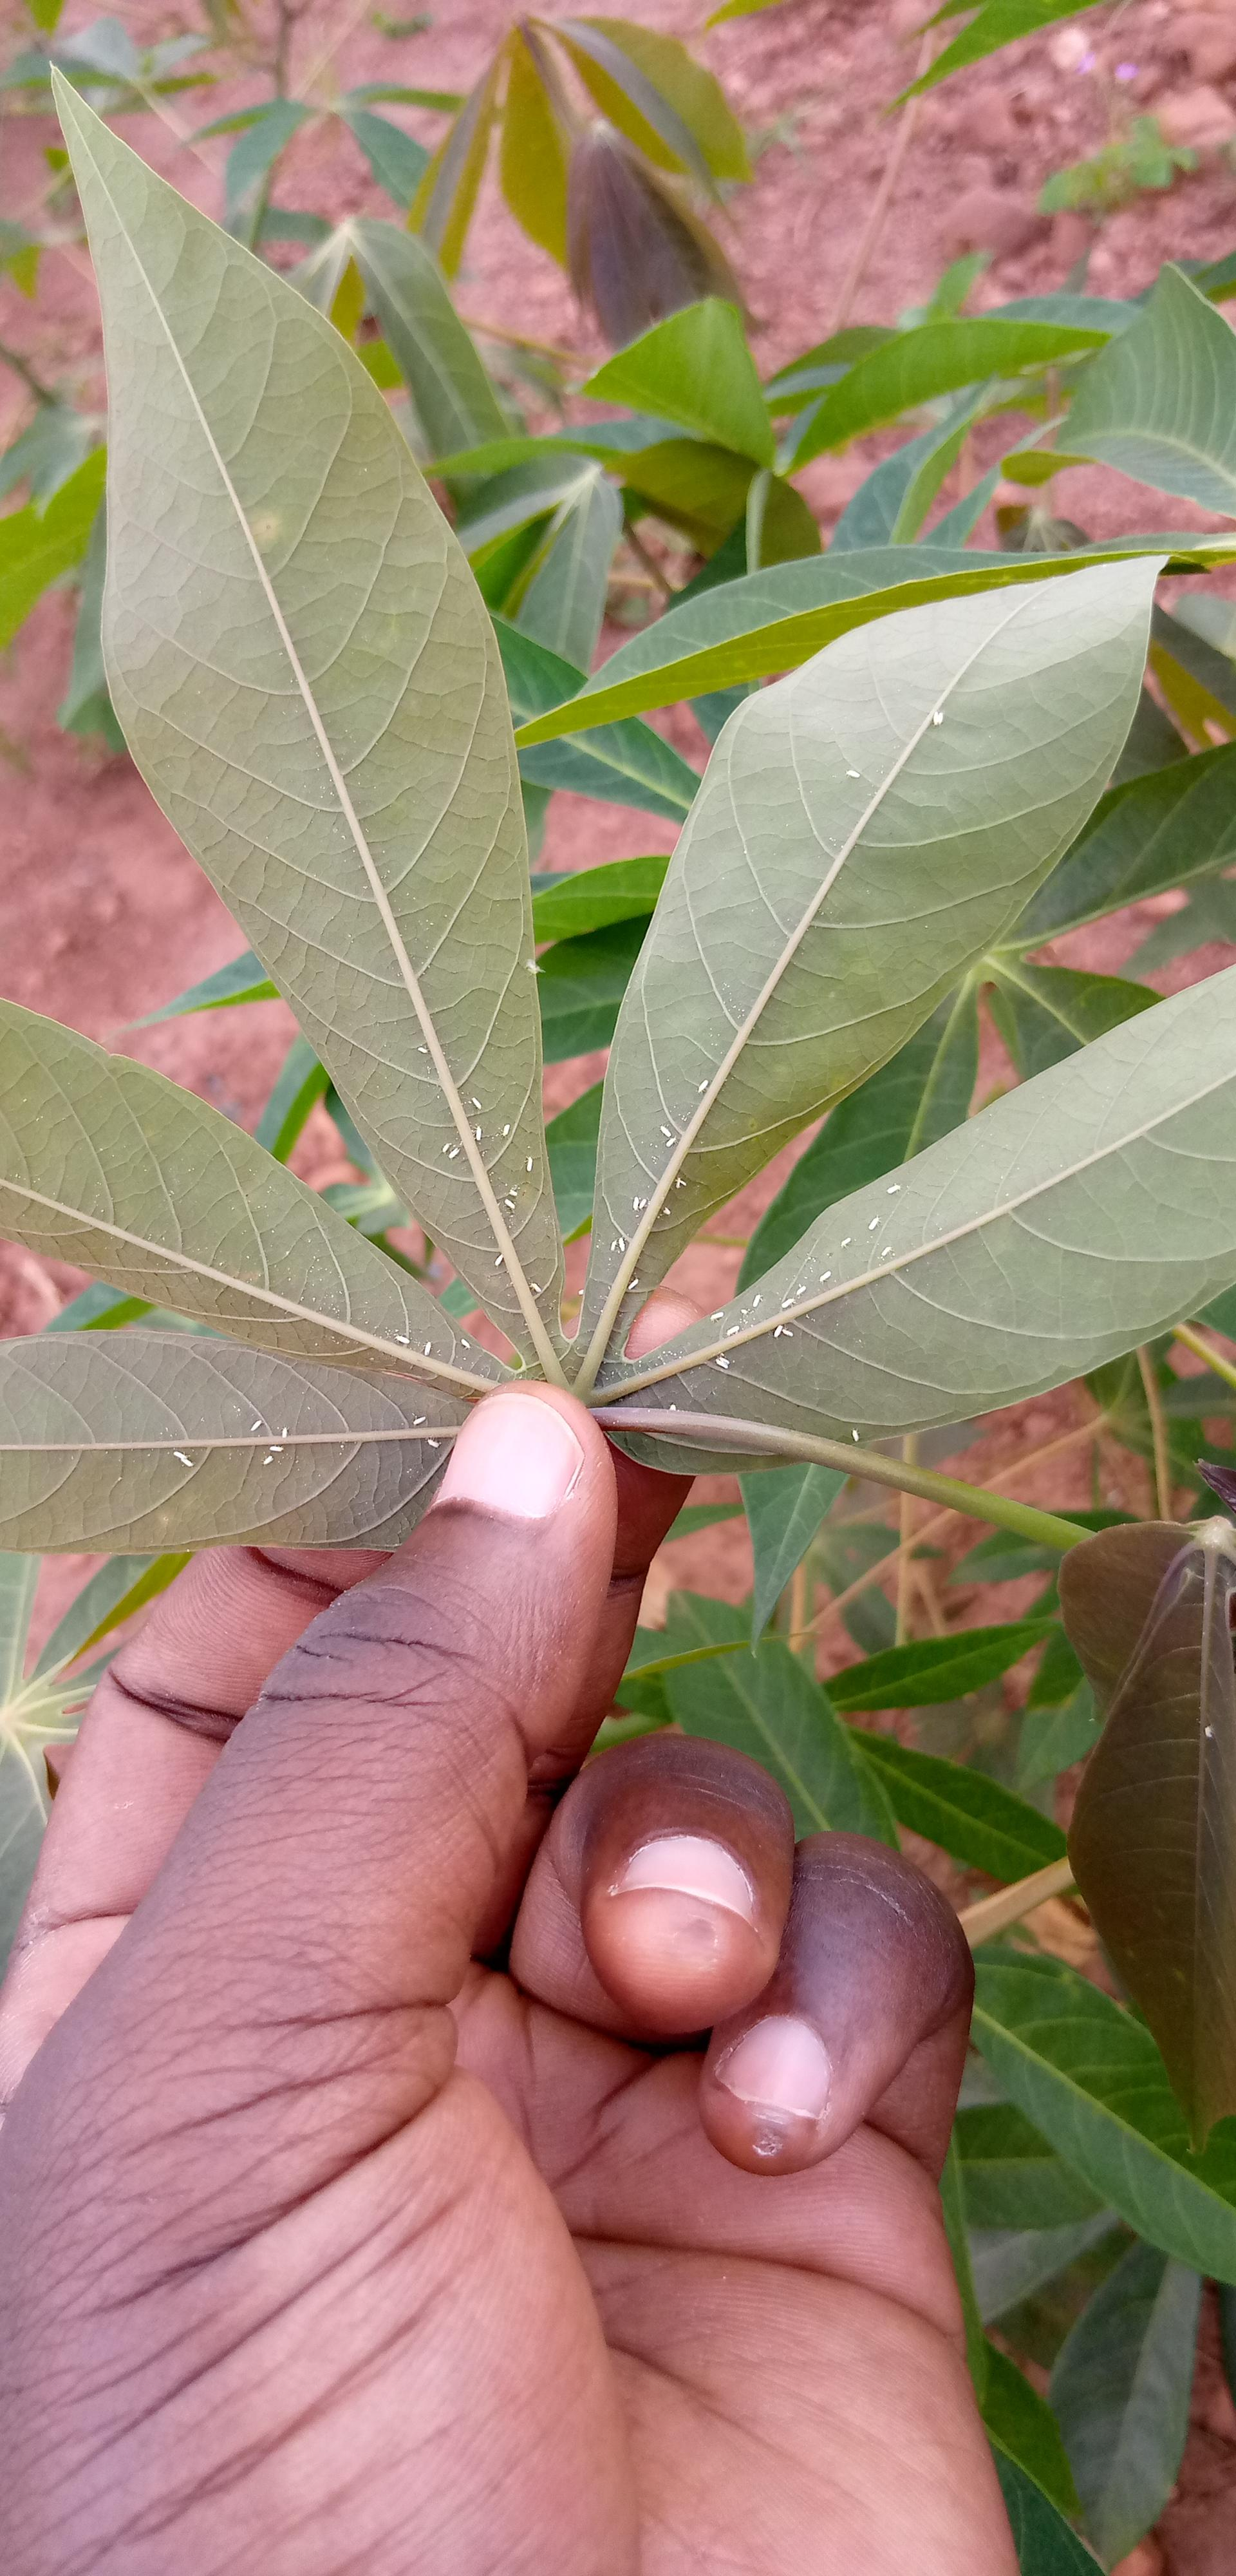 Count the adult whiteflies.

54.